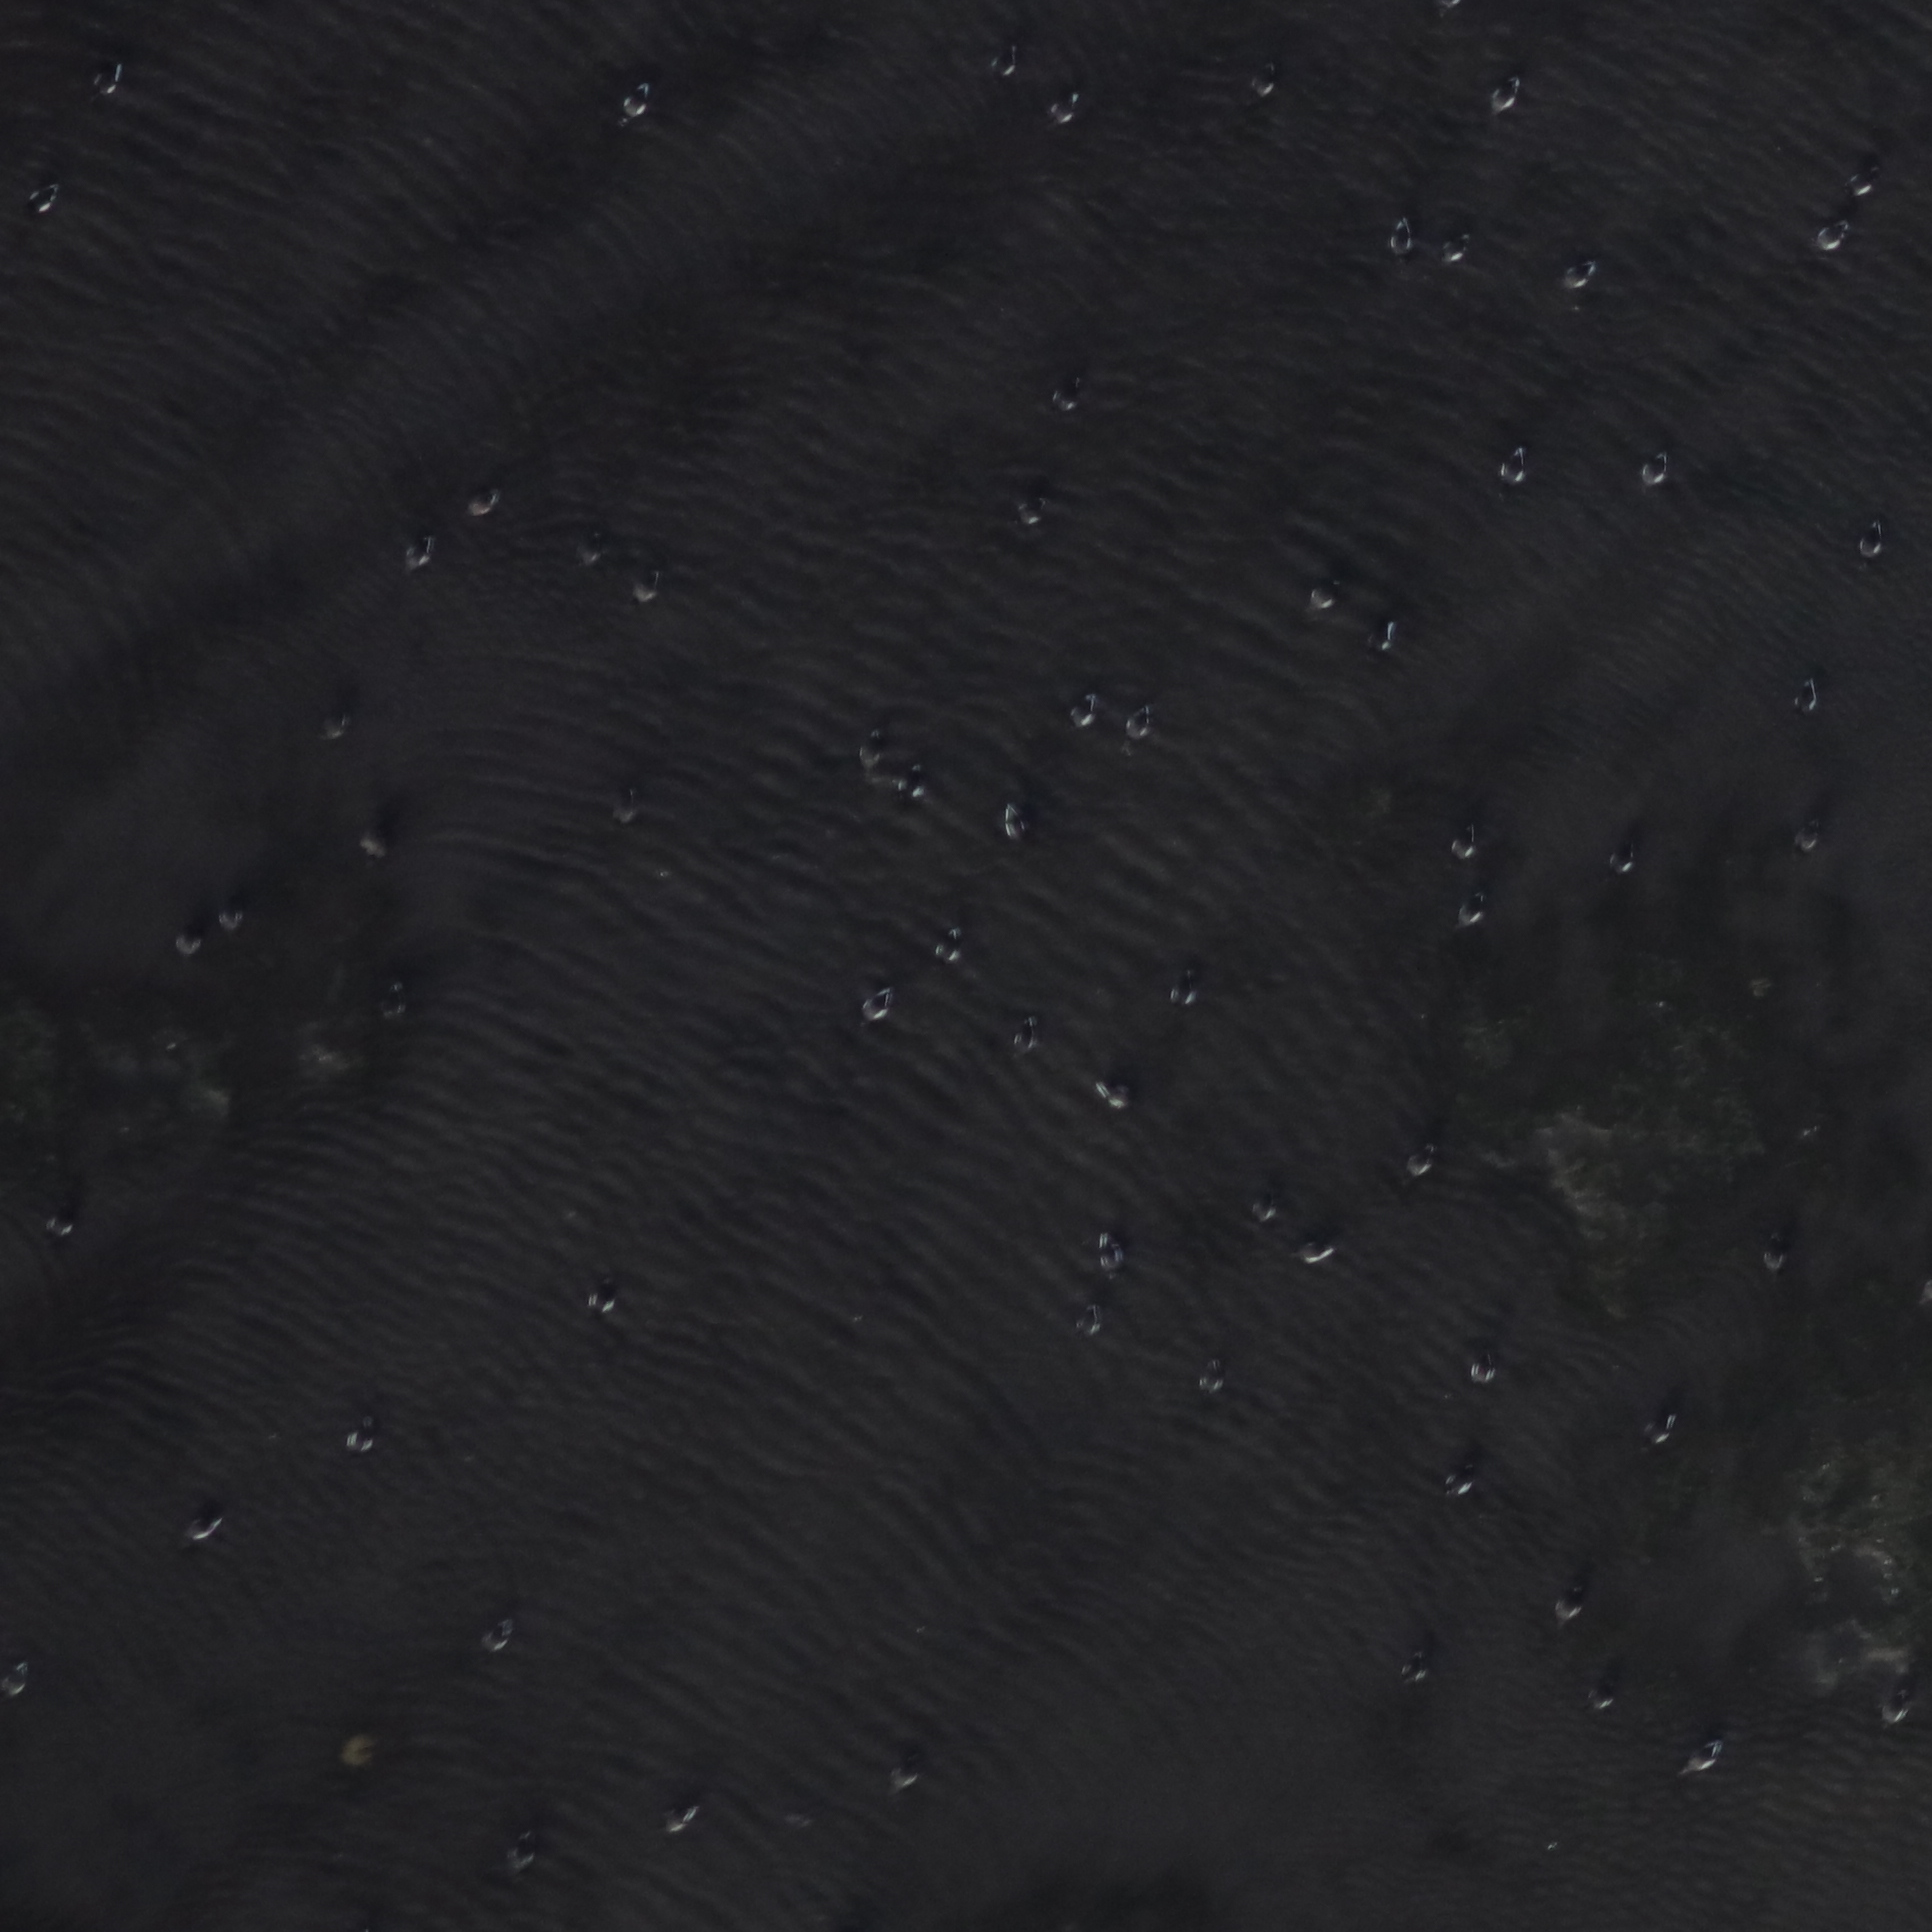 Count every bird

68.